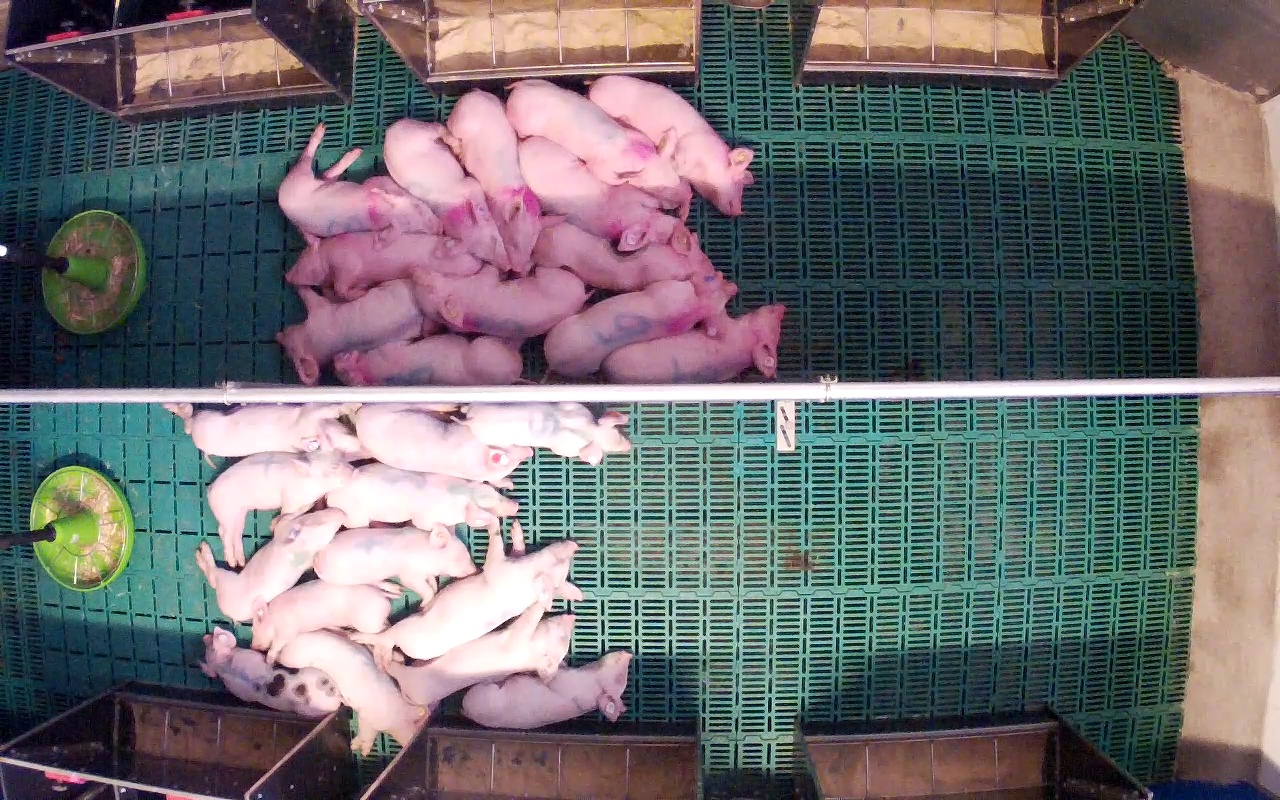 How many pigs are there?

26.